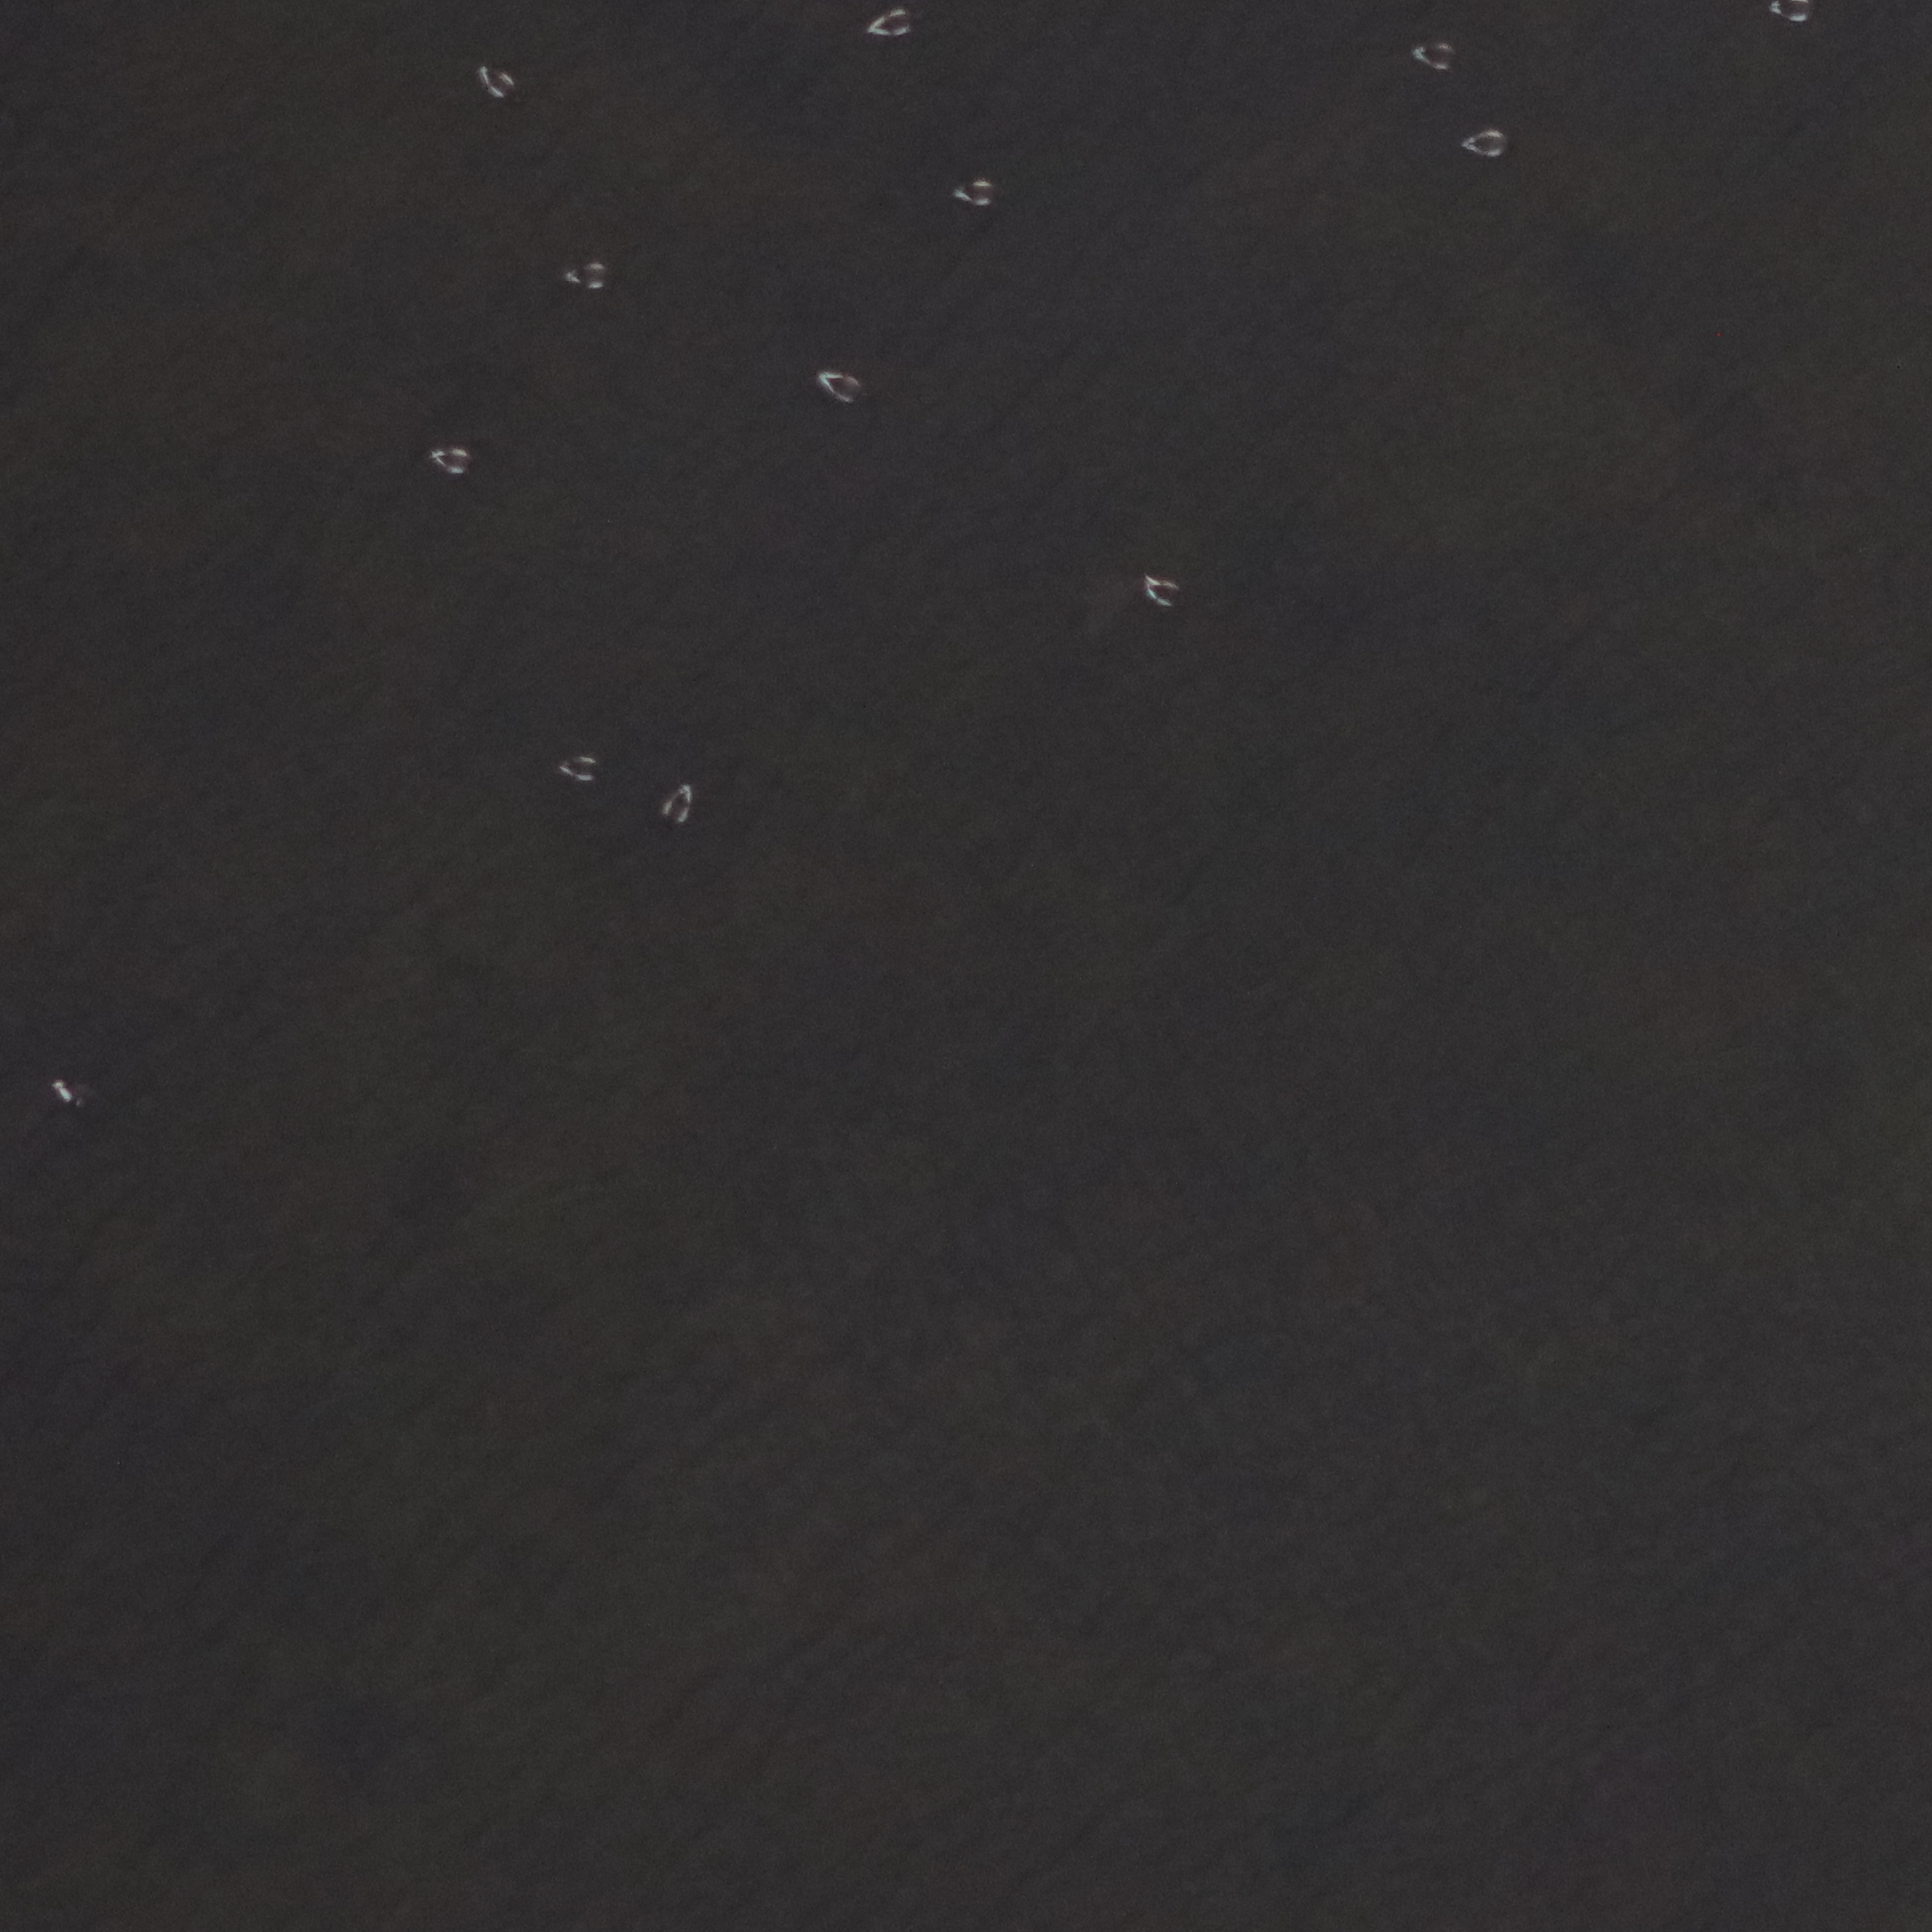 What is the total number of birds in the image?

13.